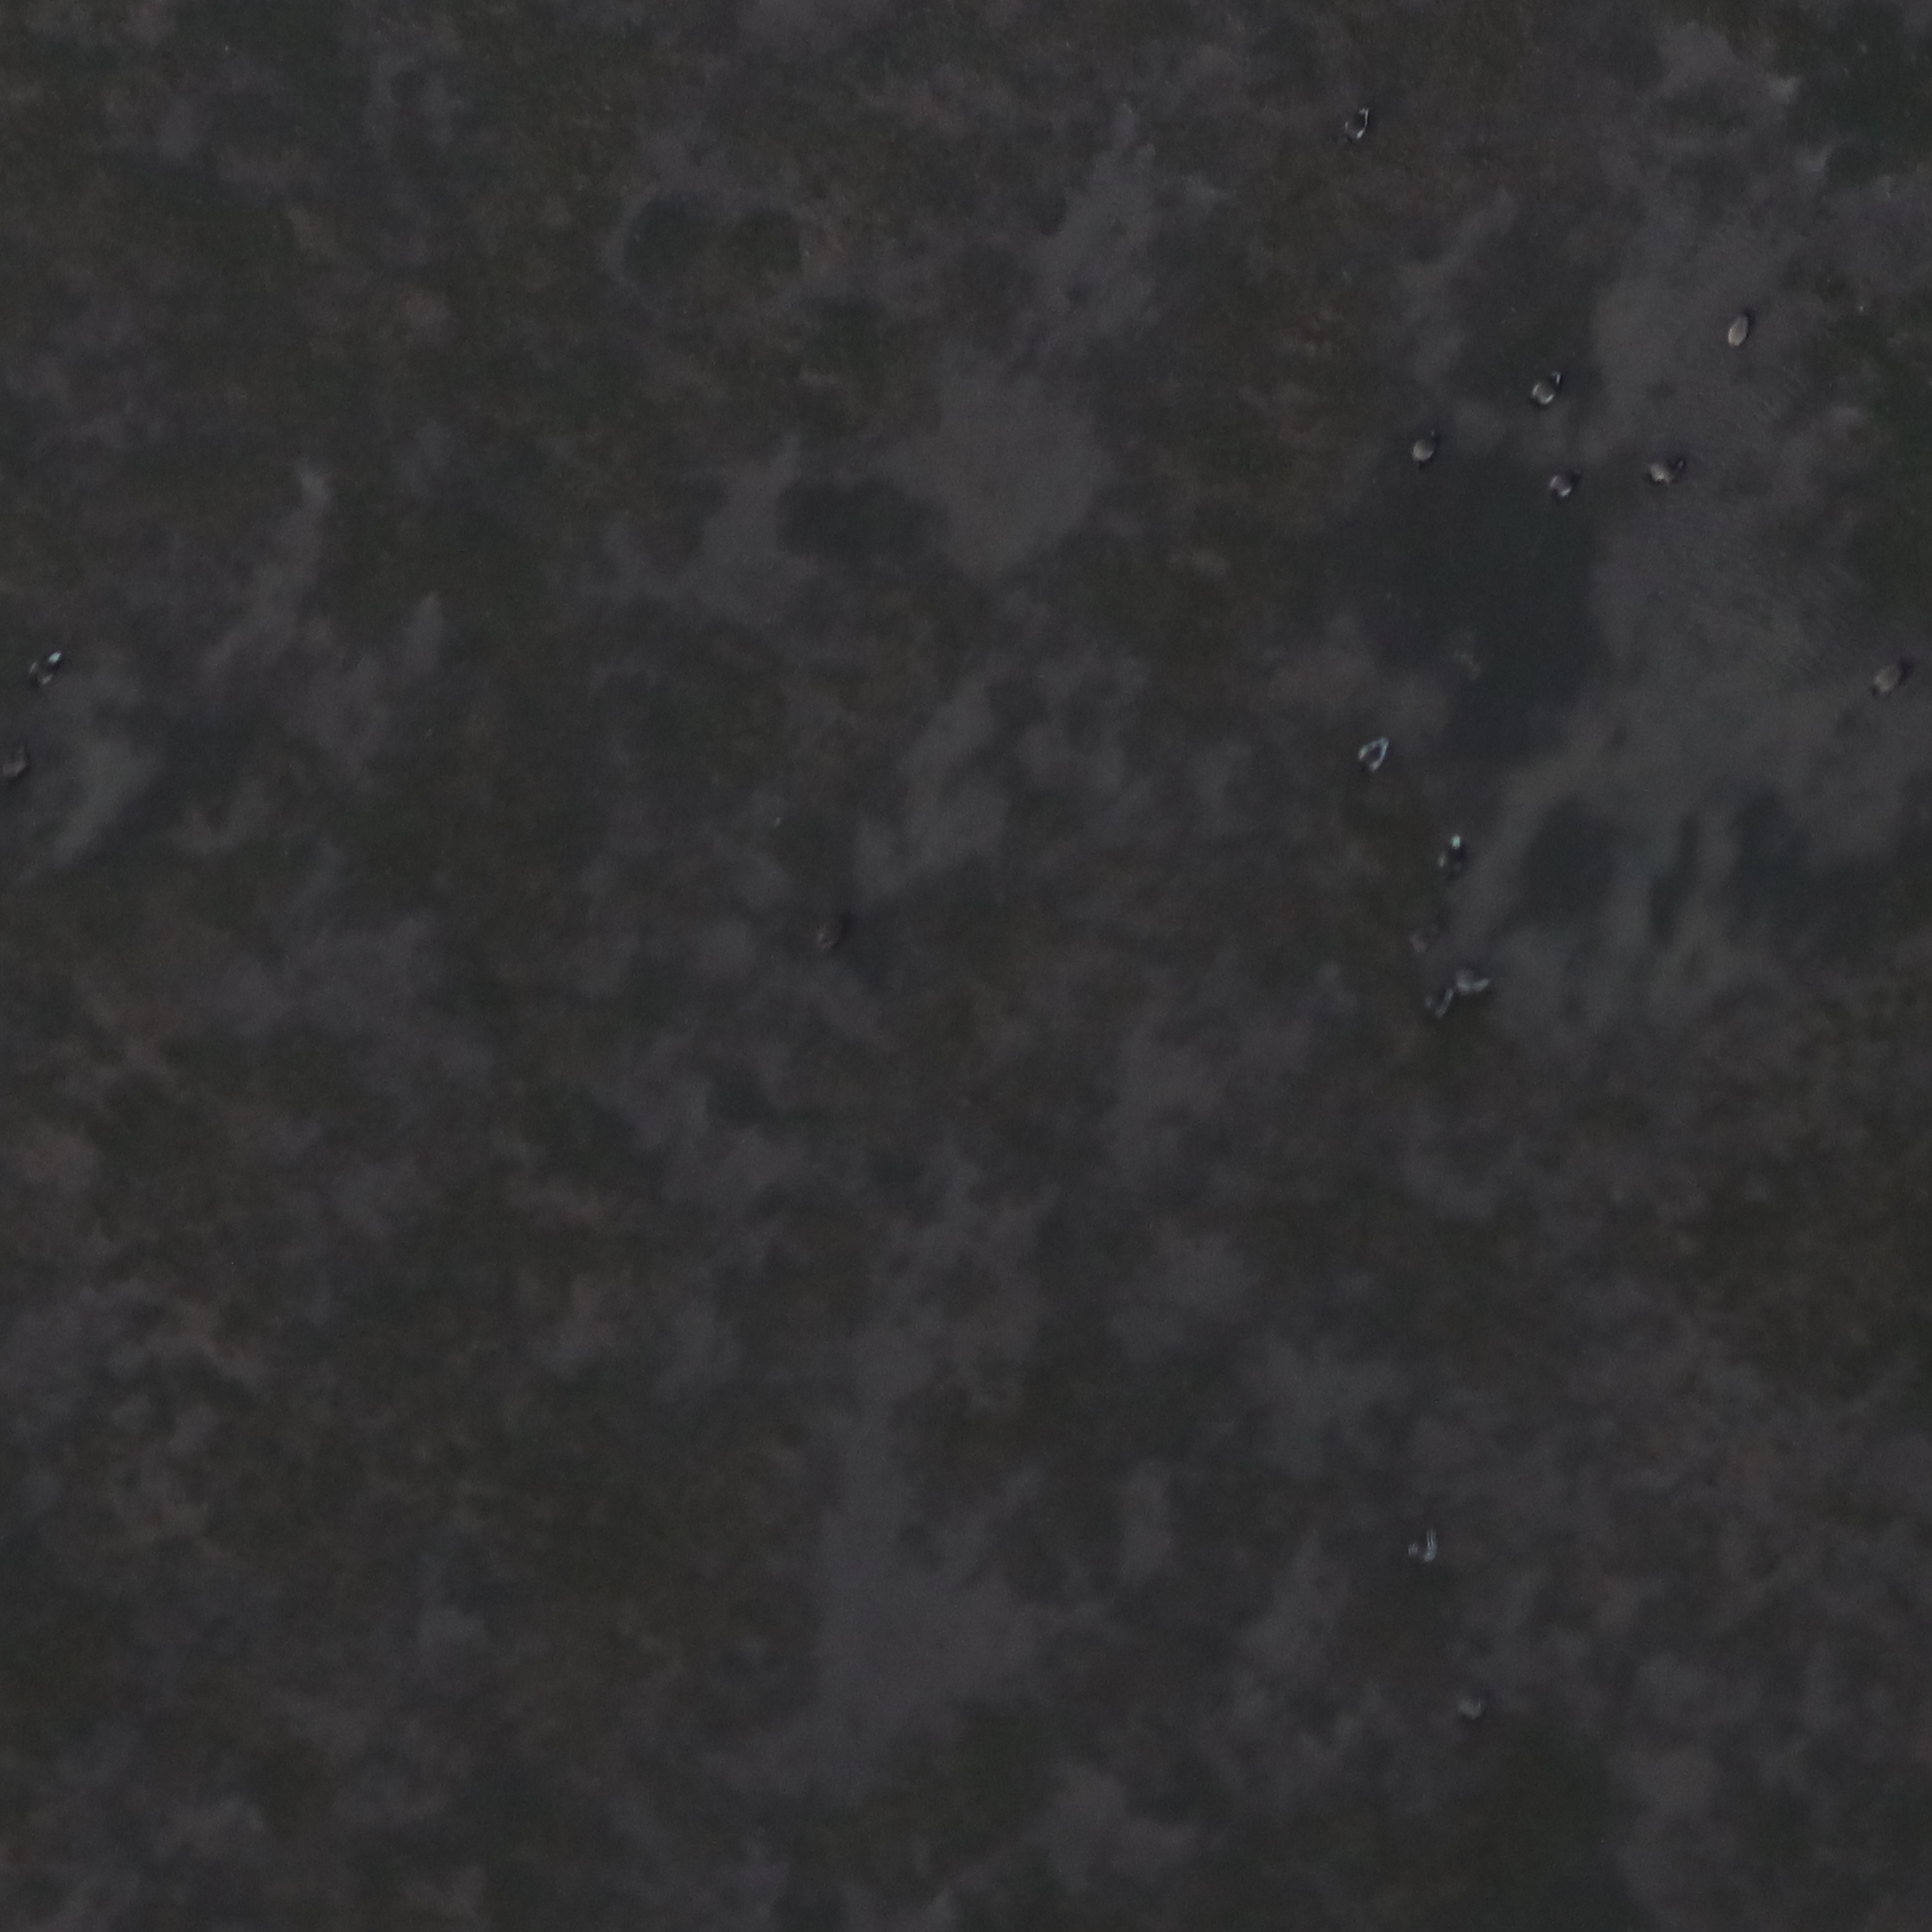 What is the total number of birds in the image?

16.